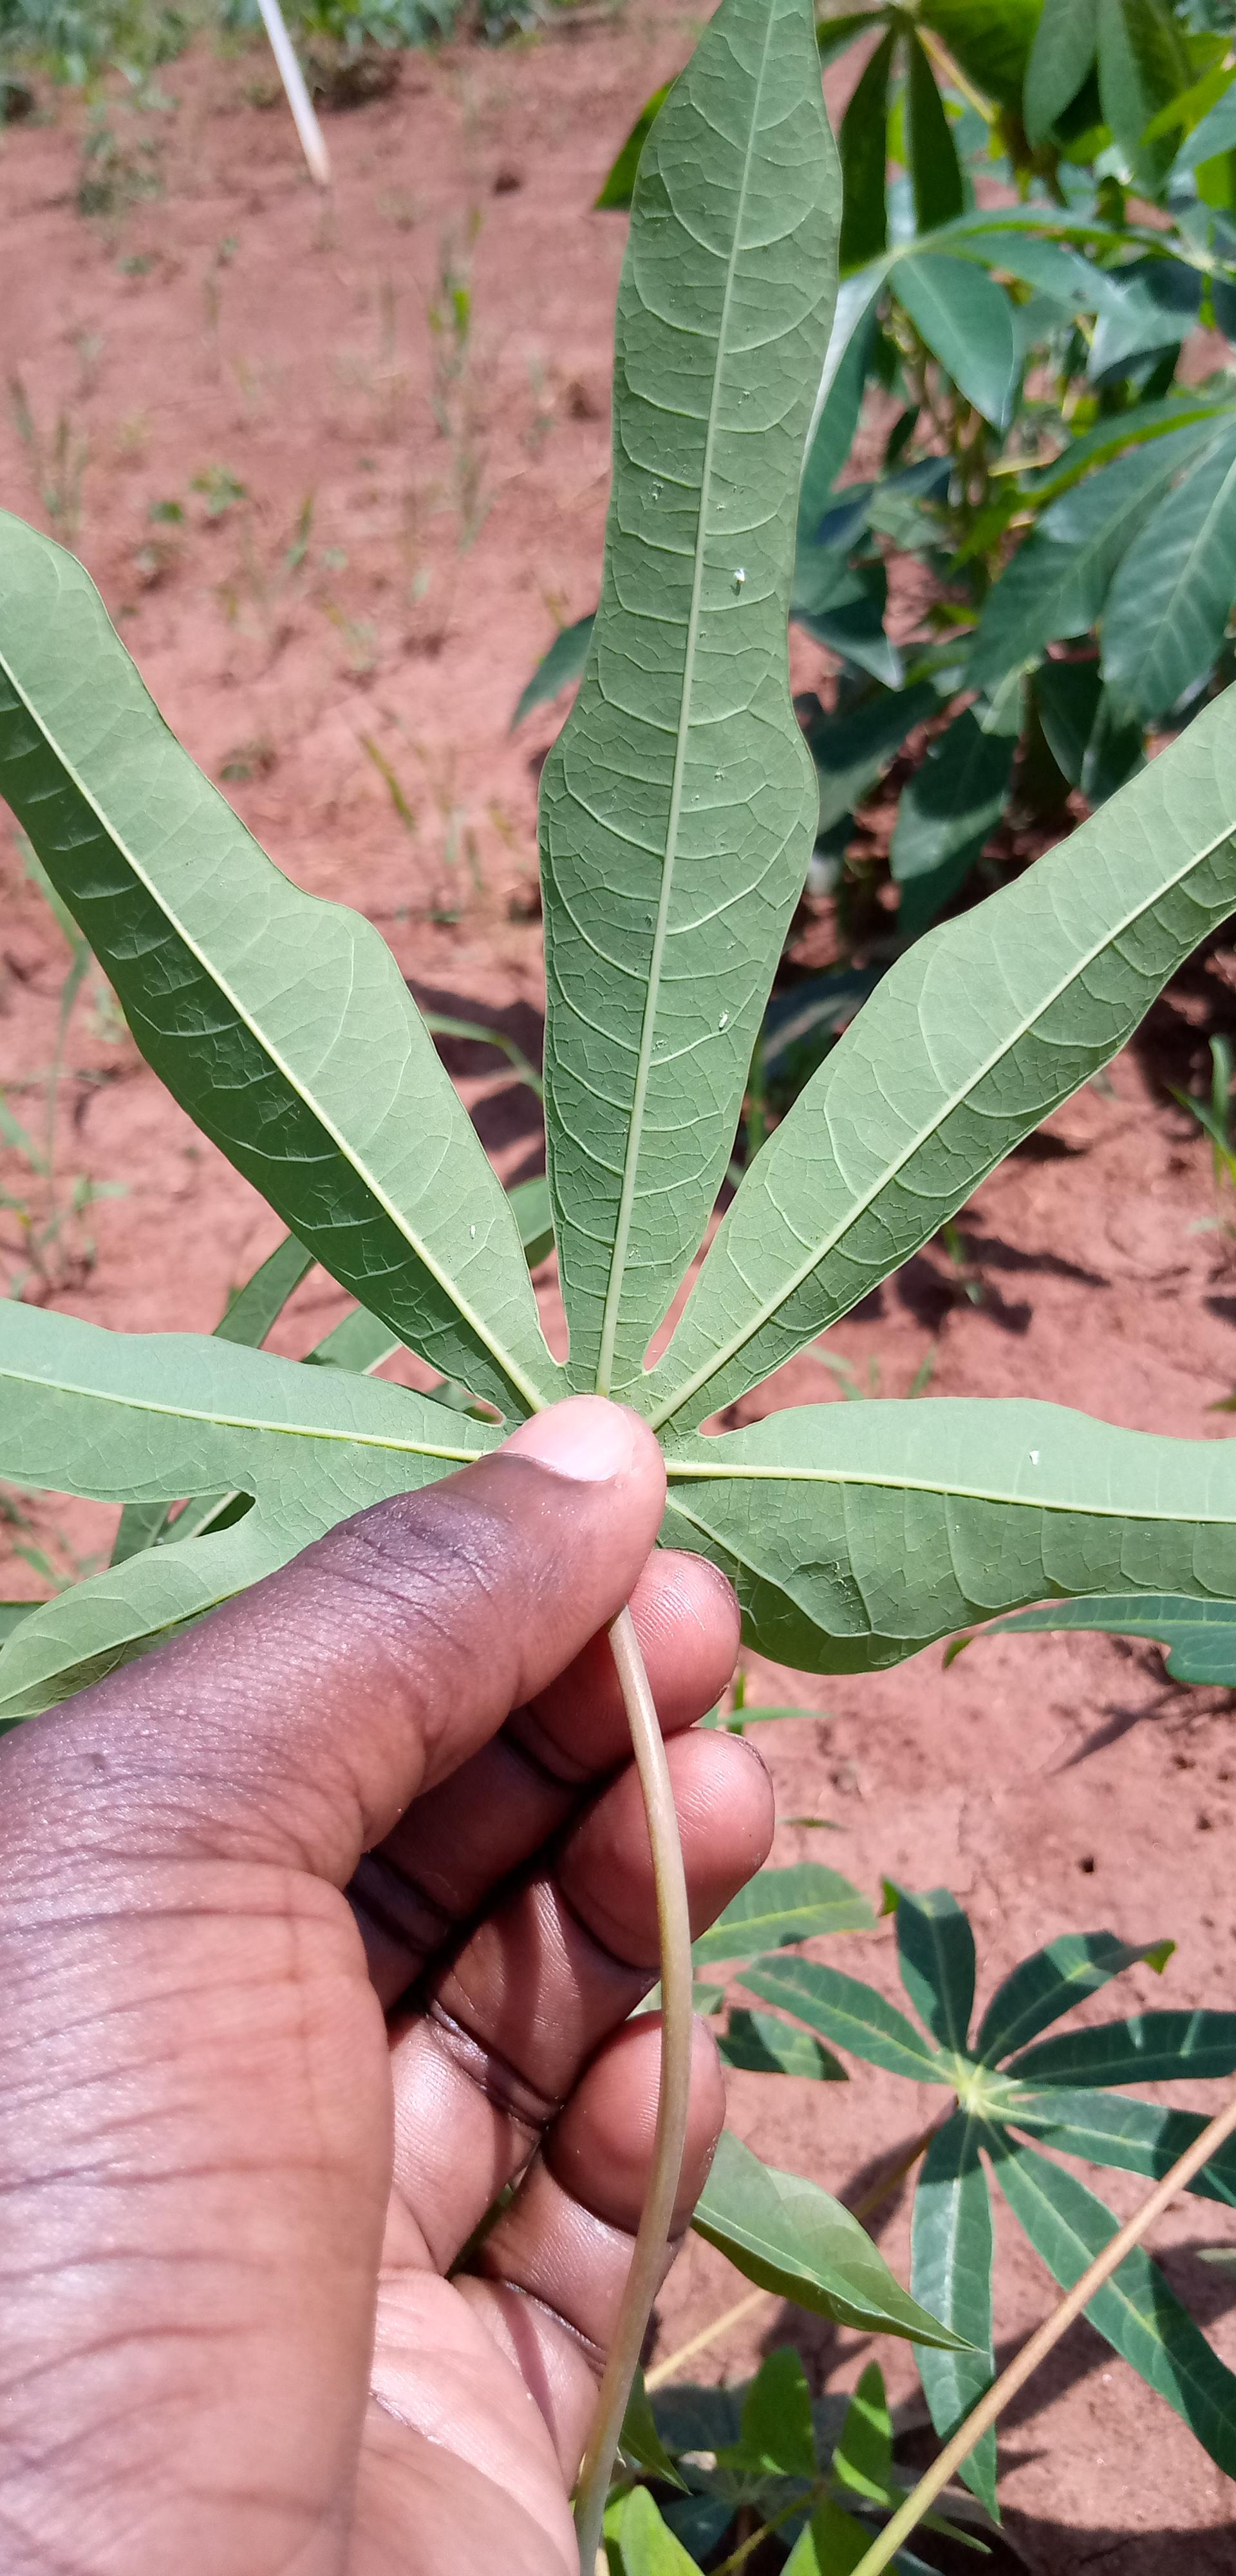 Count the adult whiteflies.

4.